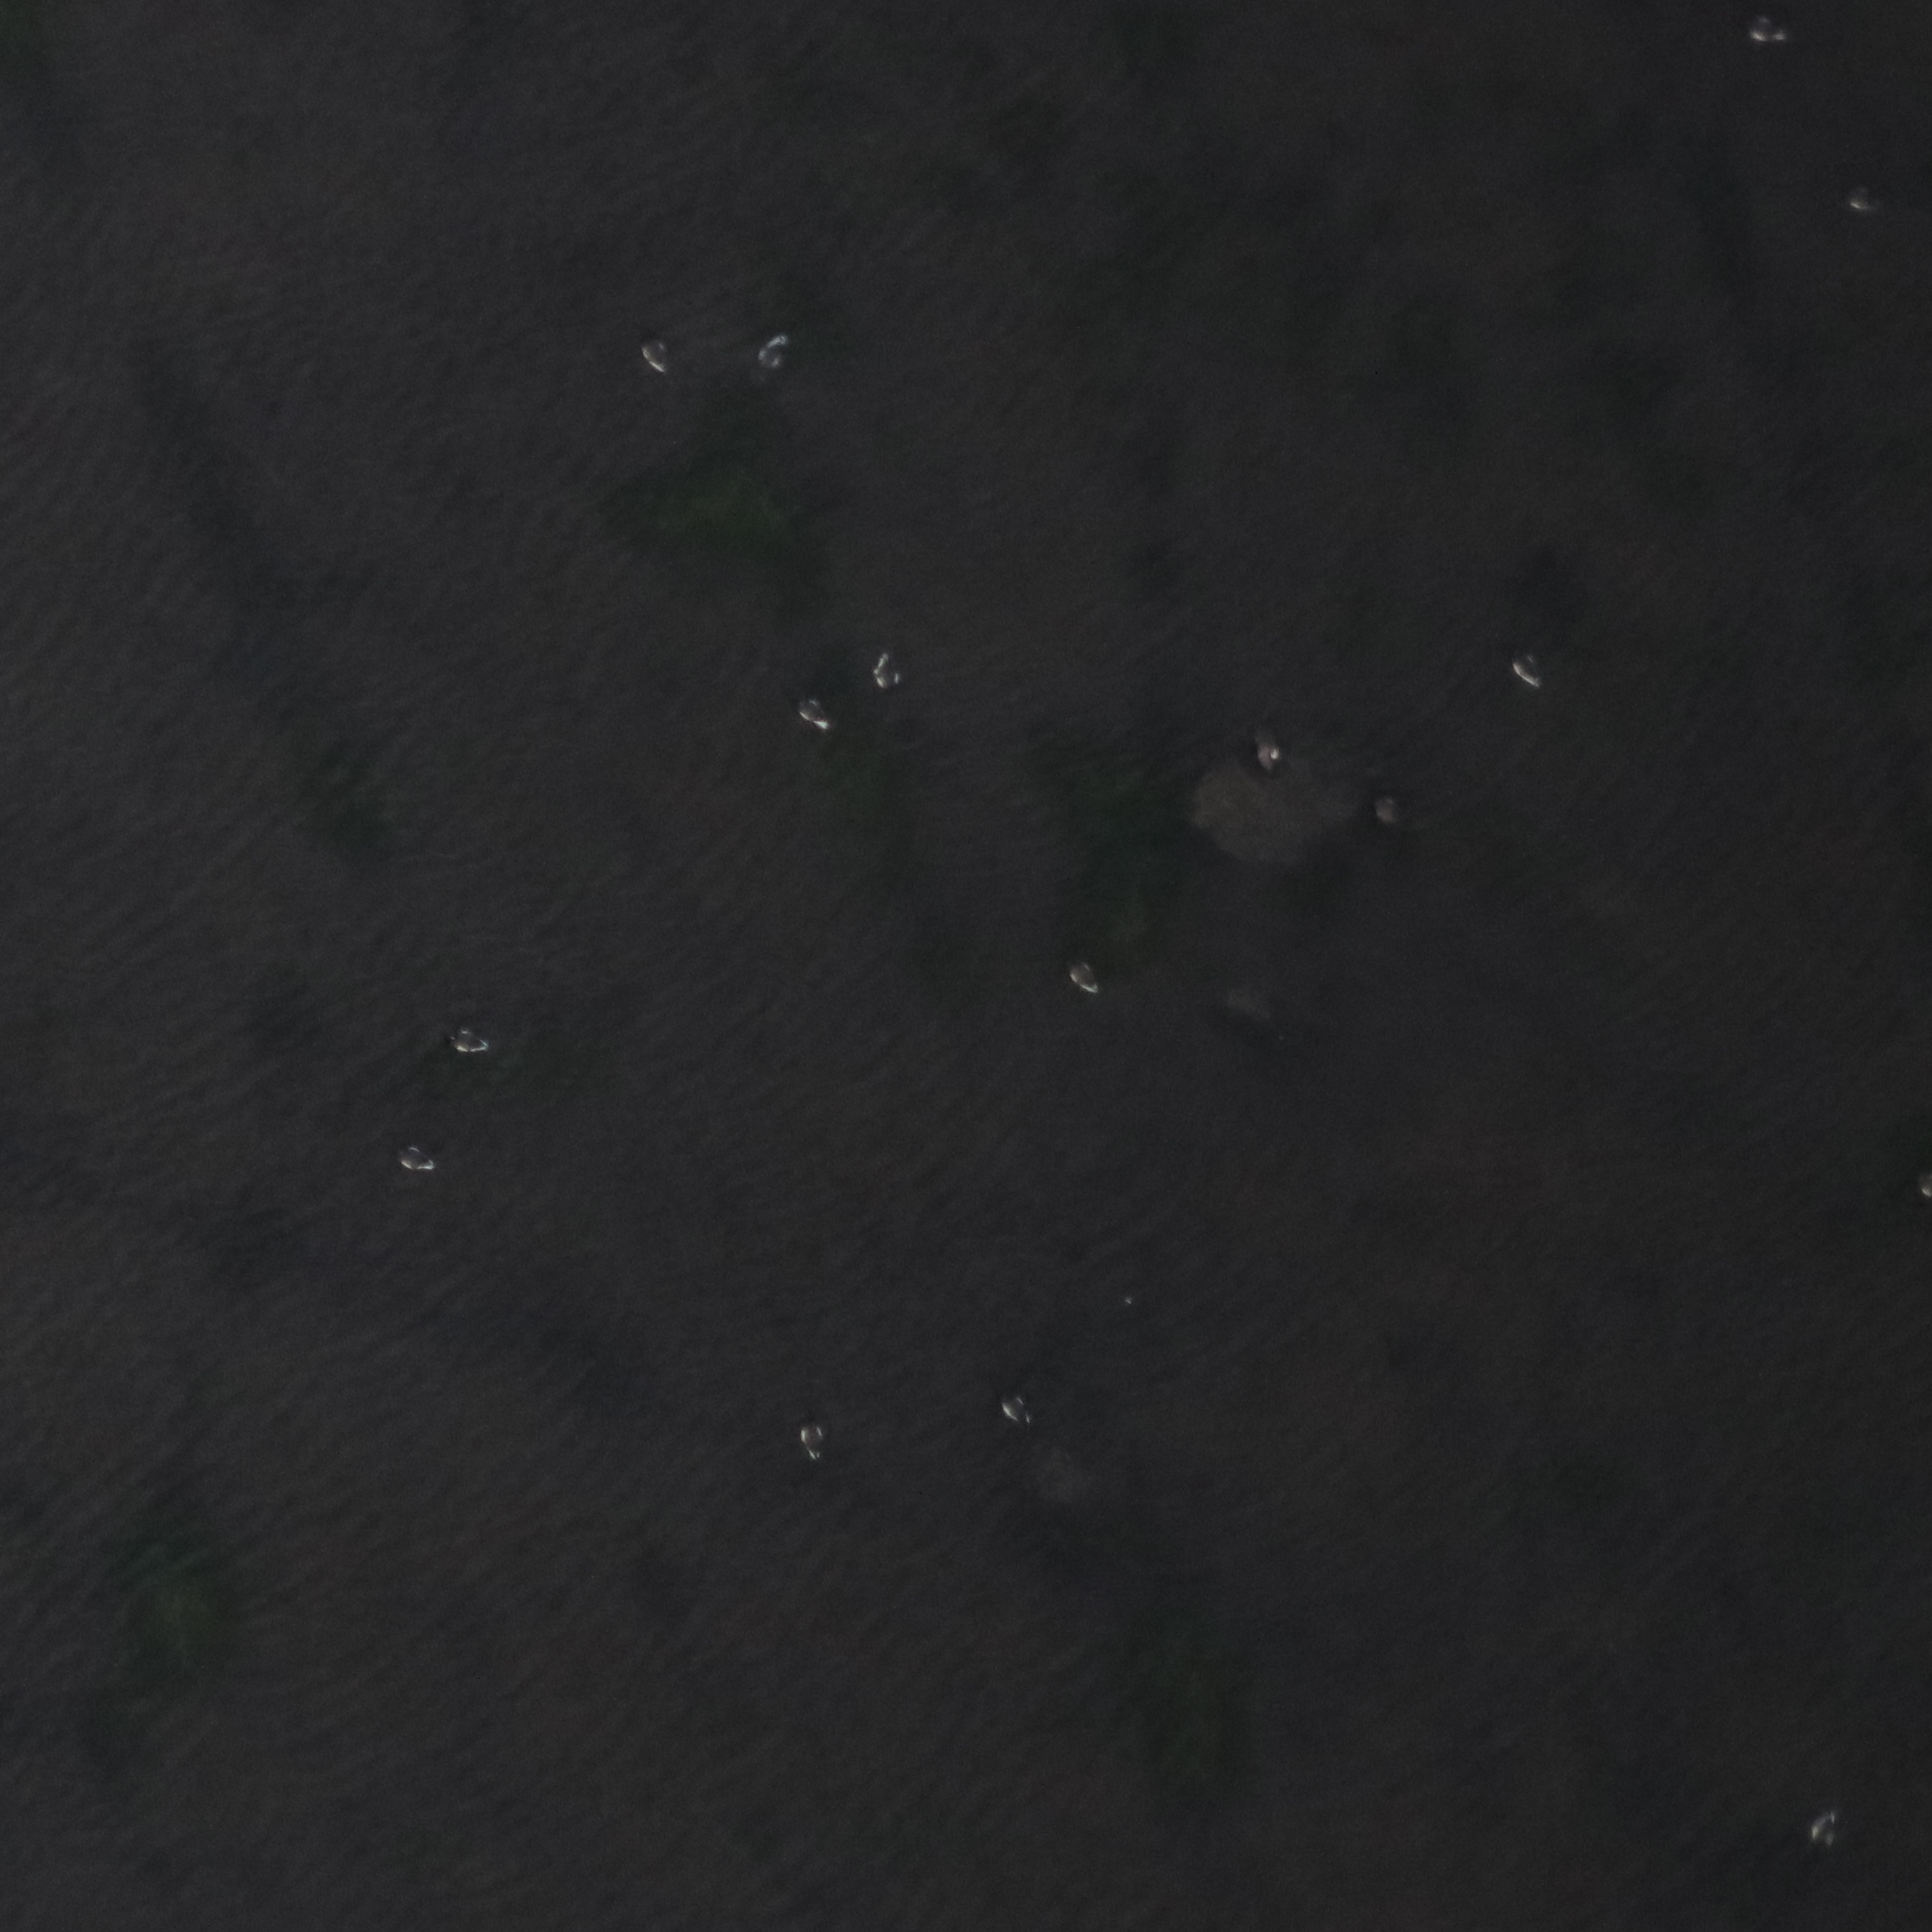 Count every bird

15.